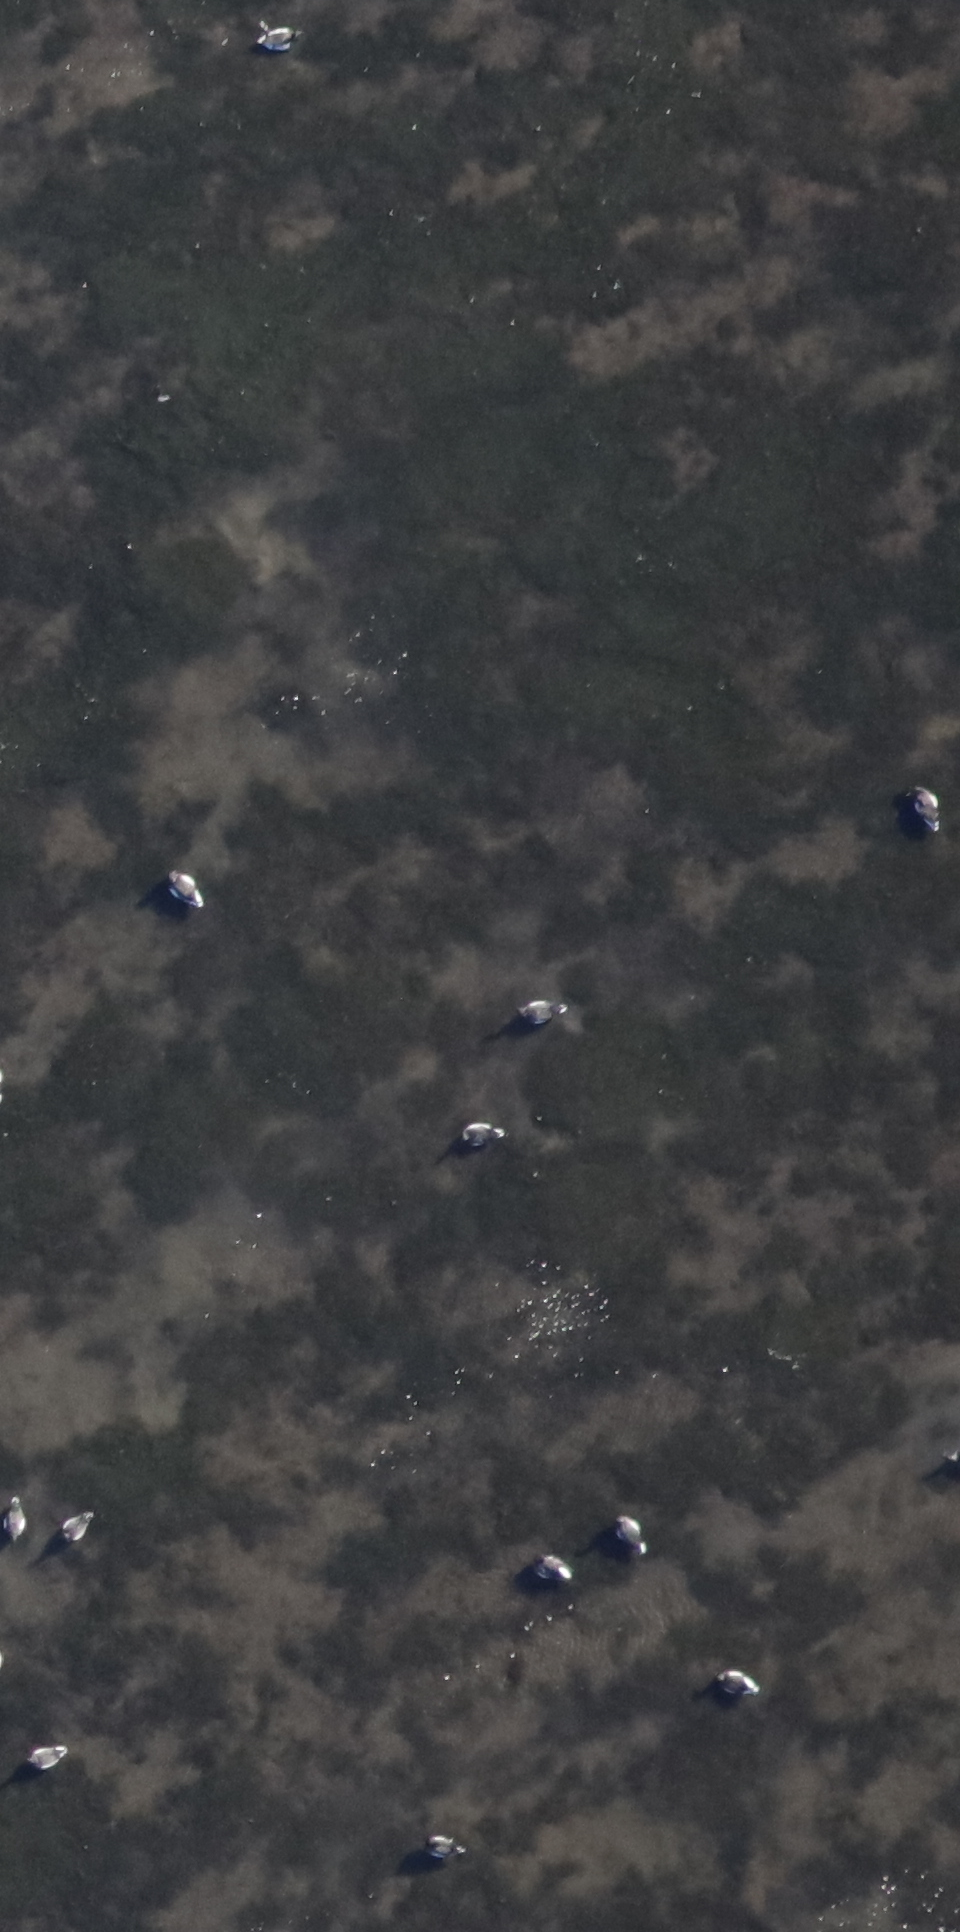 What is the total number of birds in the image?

12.